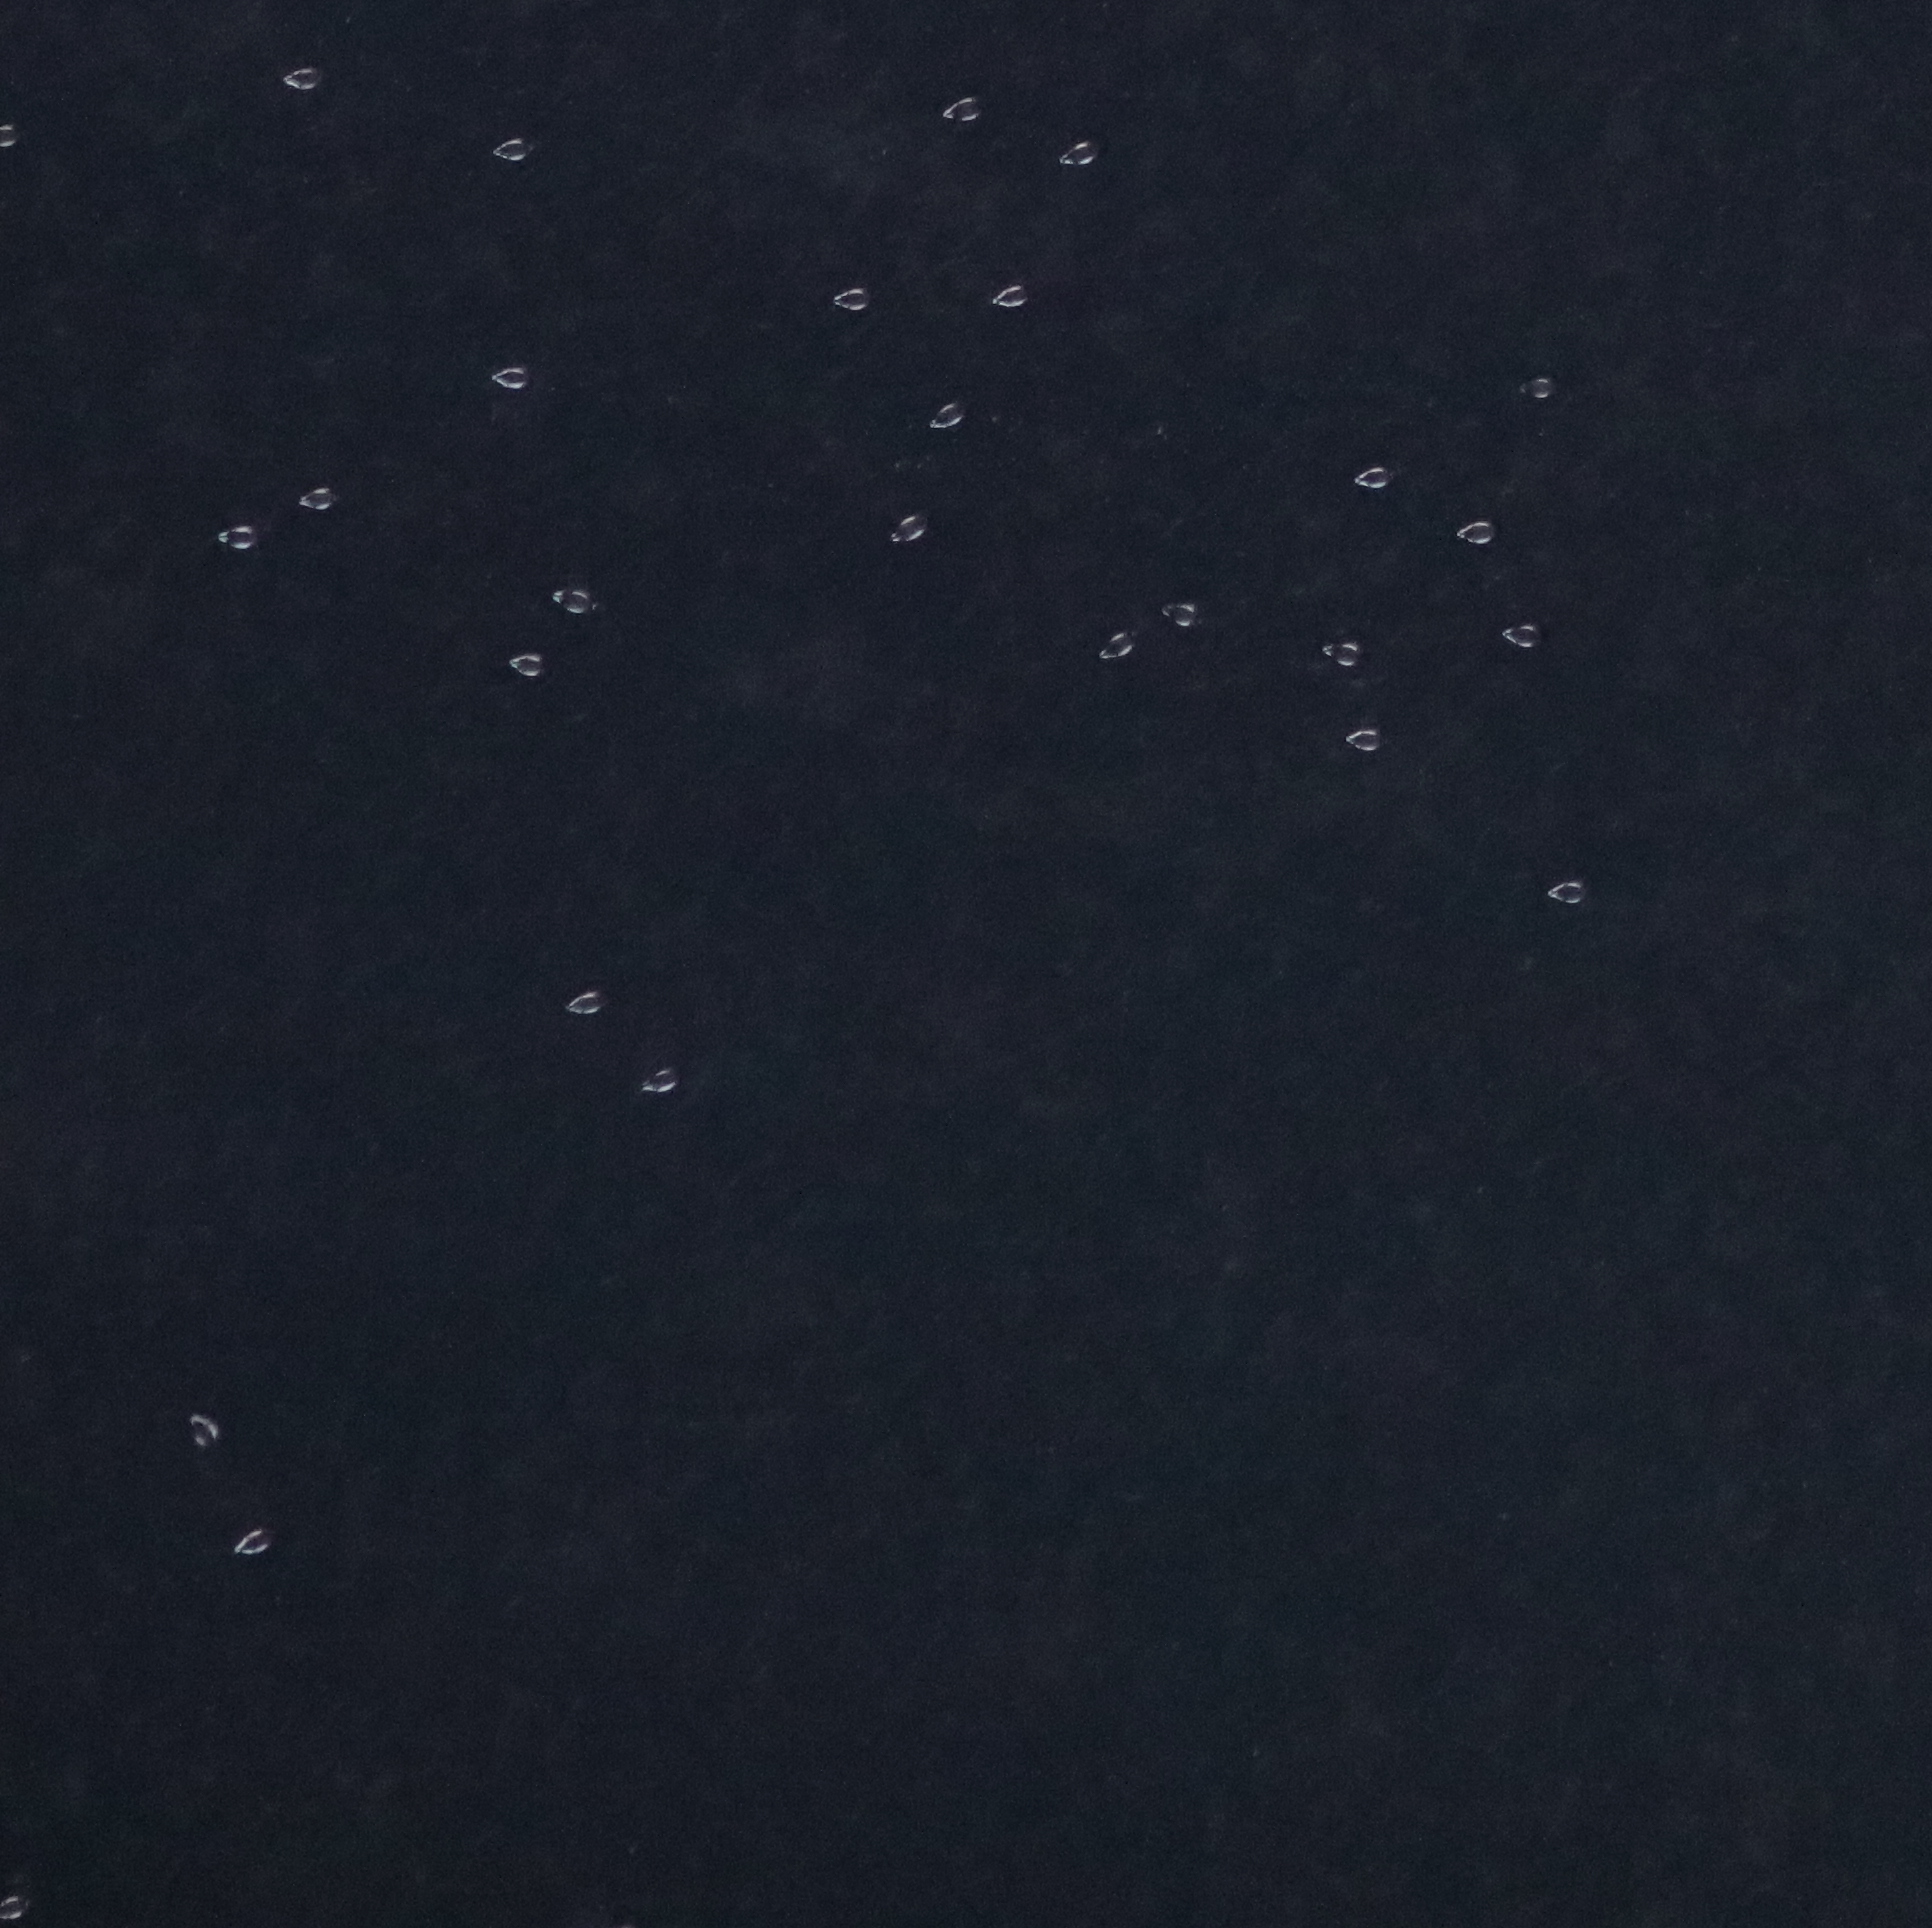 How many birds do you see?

28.